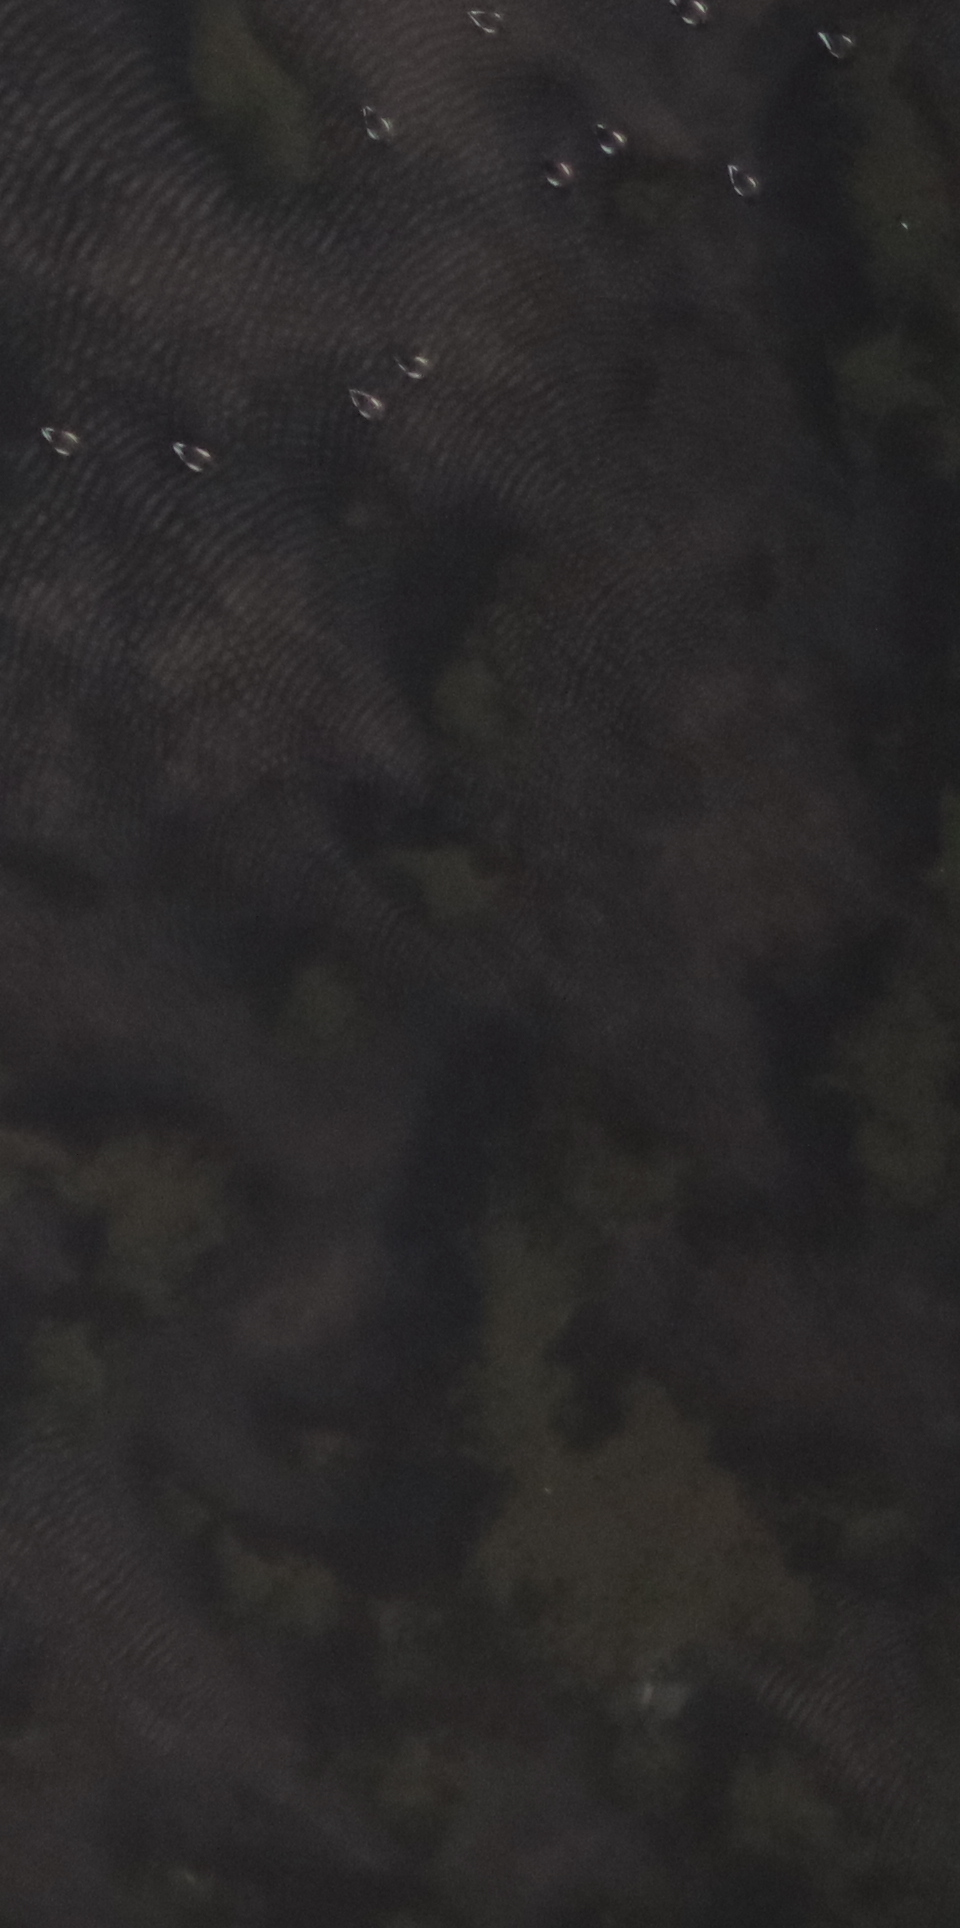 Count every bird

11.